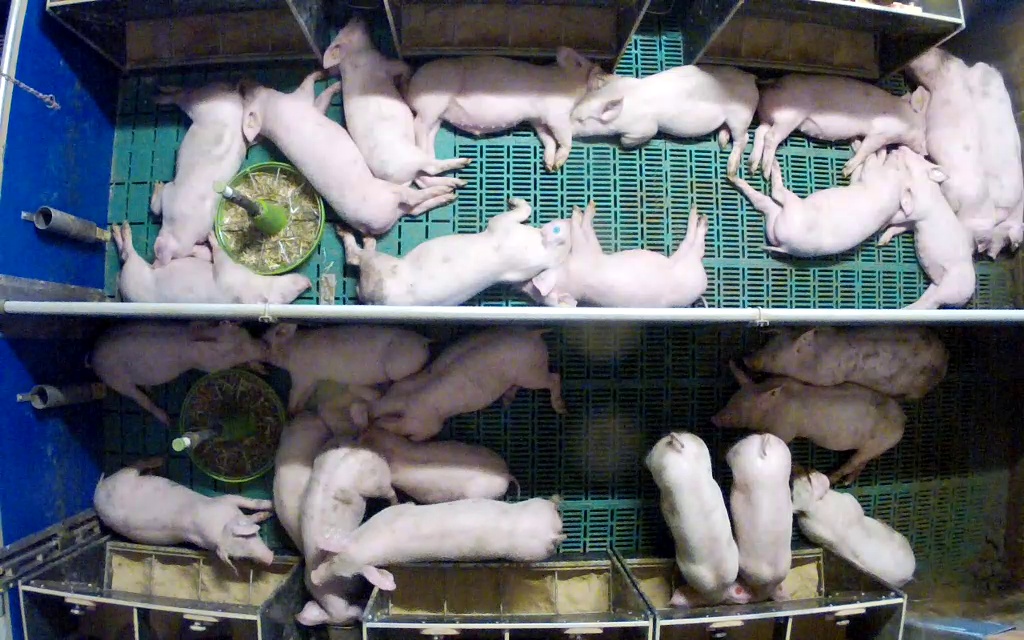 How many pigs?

27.